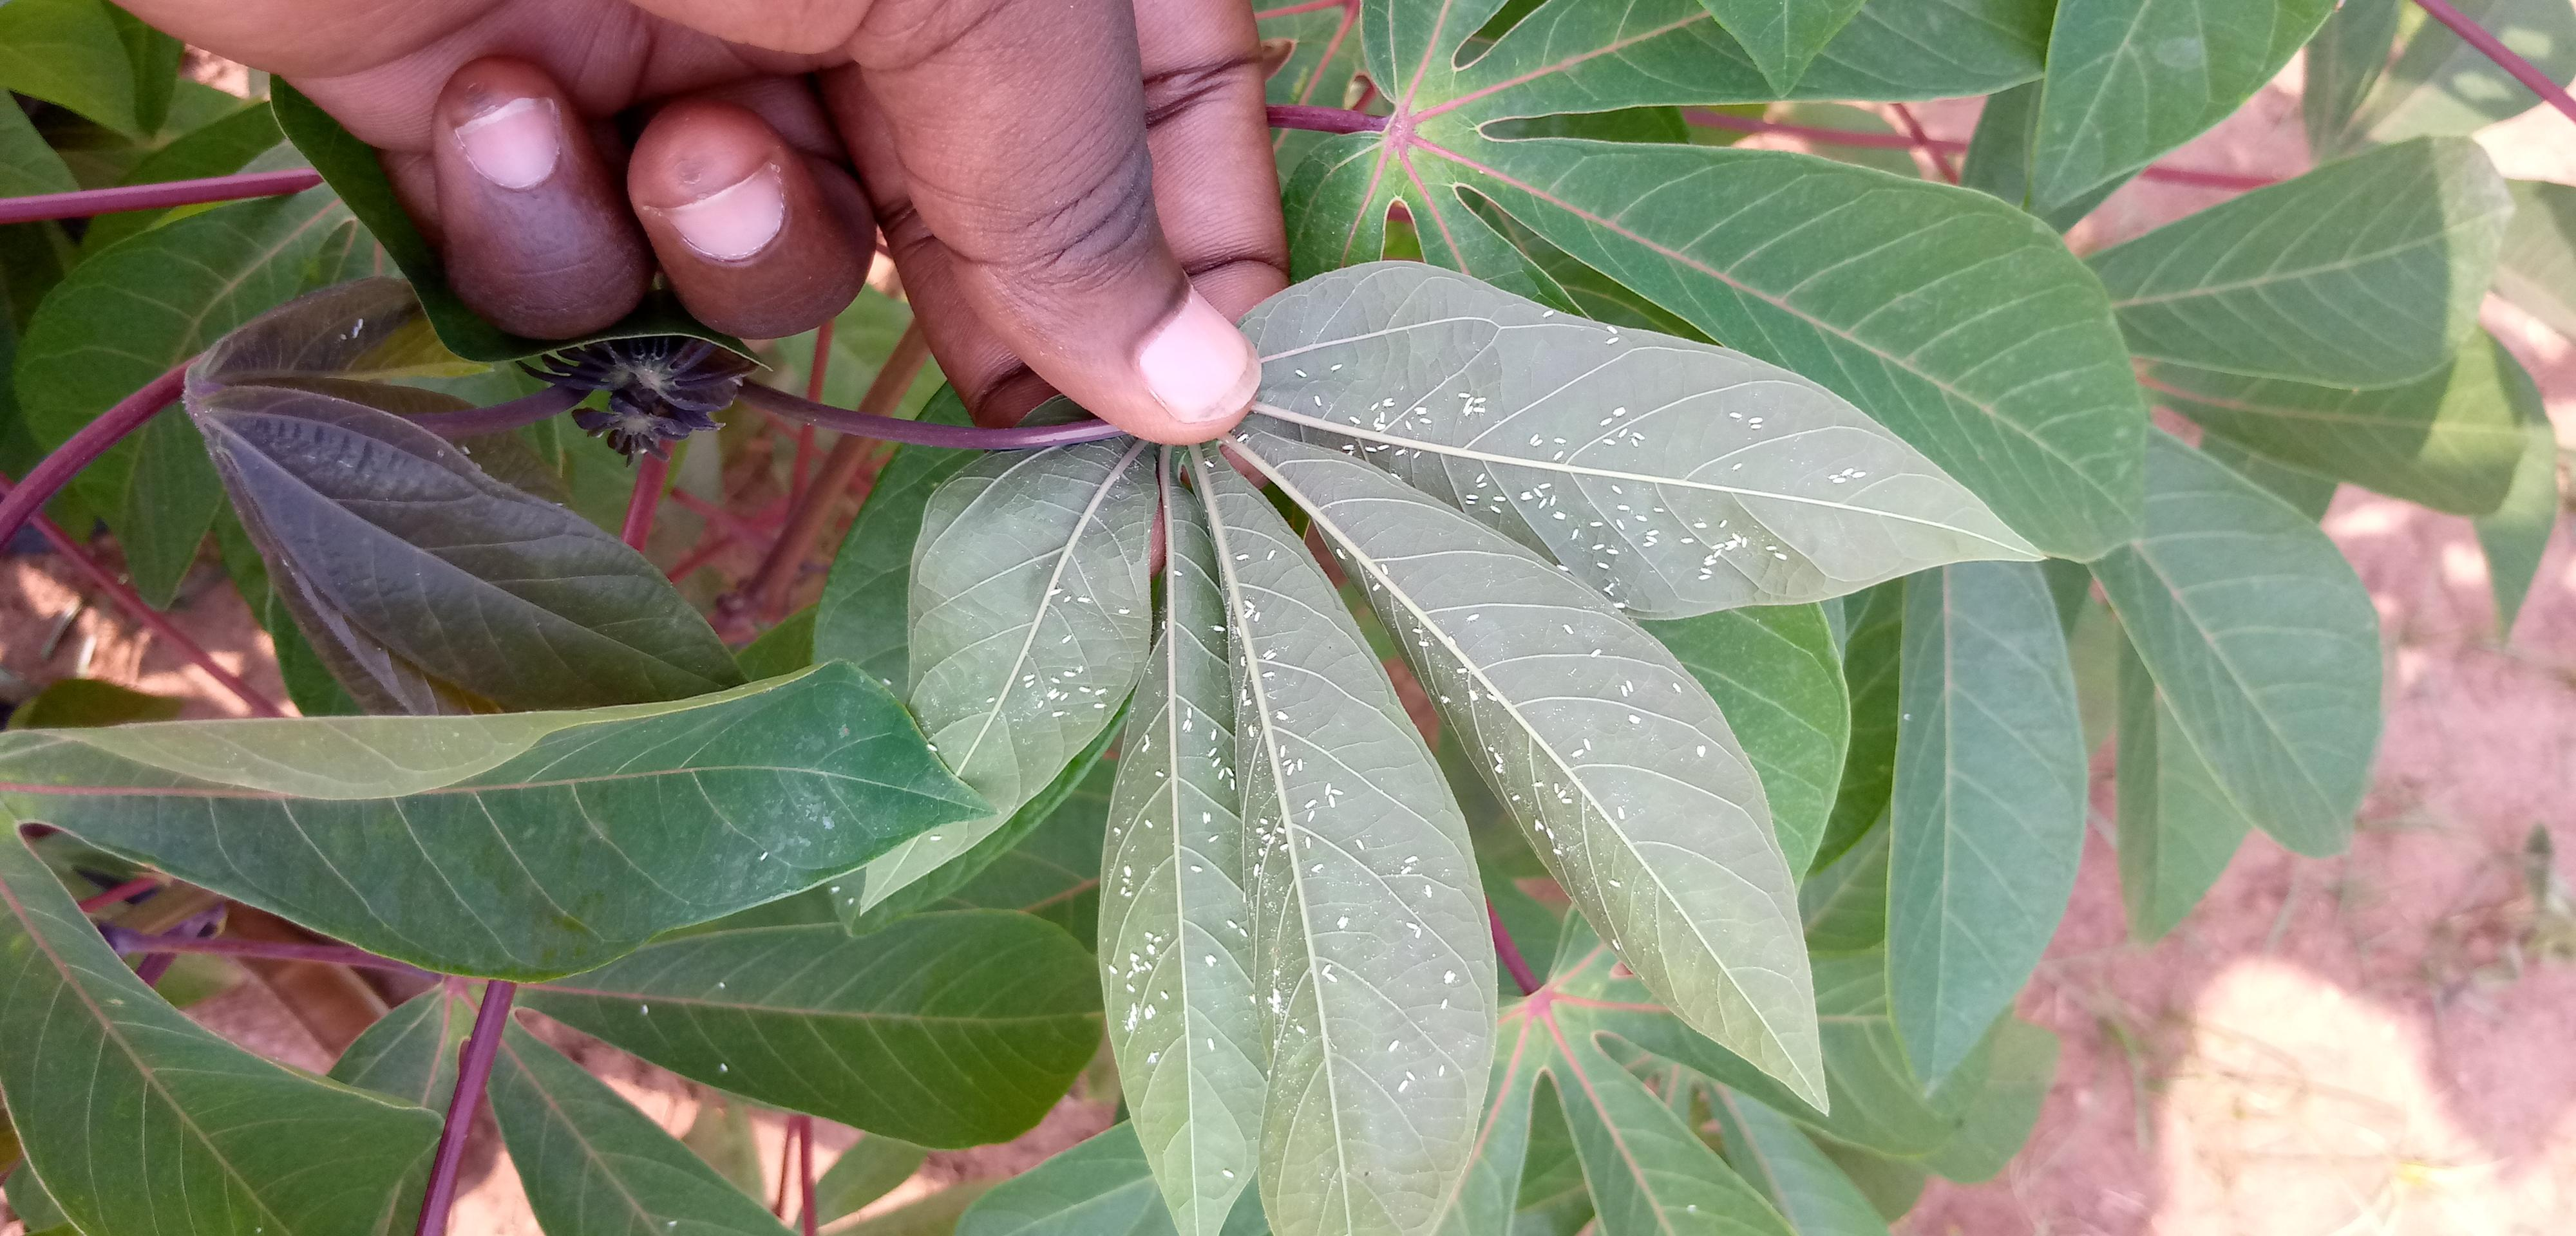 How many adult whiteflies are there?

260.